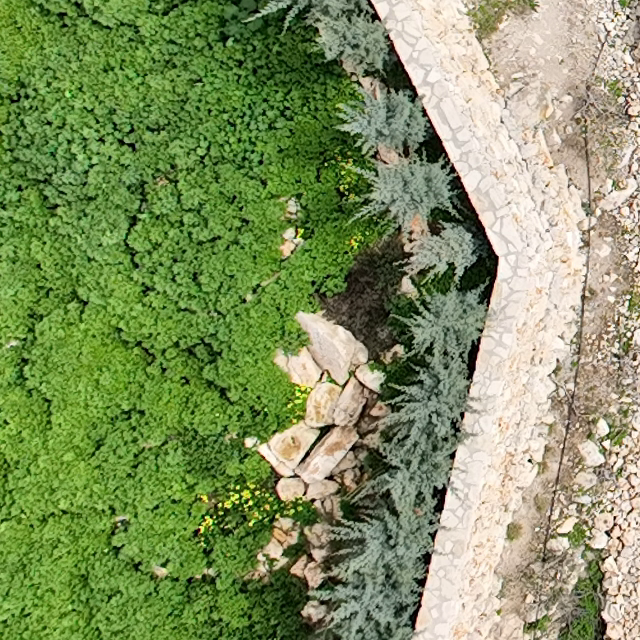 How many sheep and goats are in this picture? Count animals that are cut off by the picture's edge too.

0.